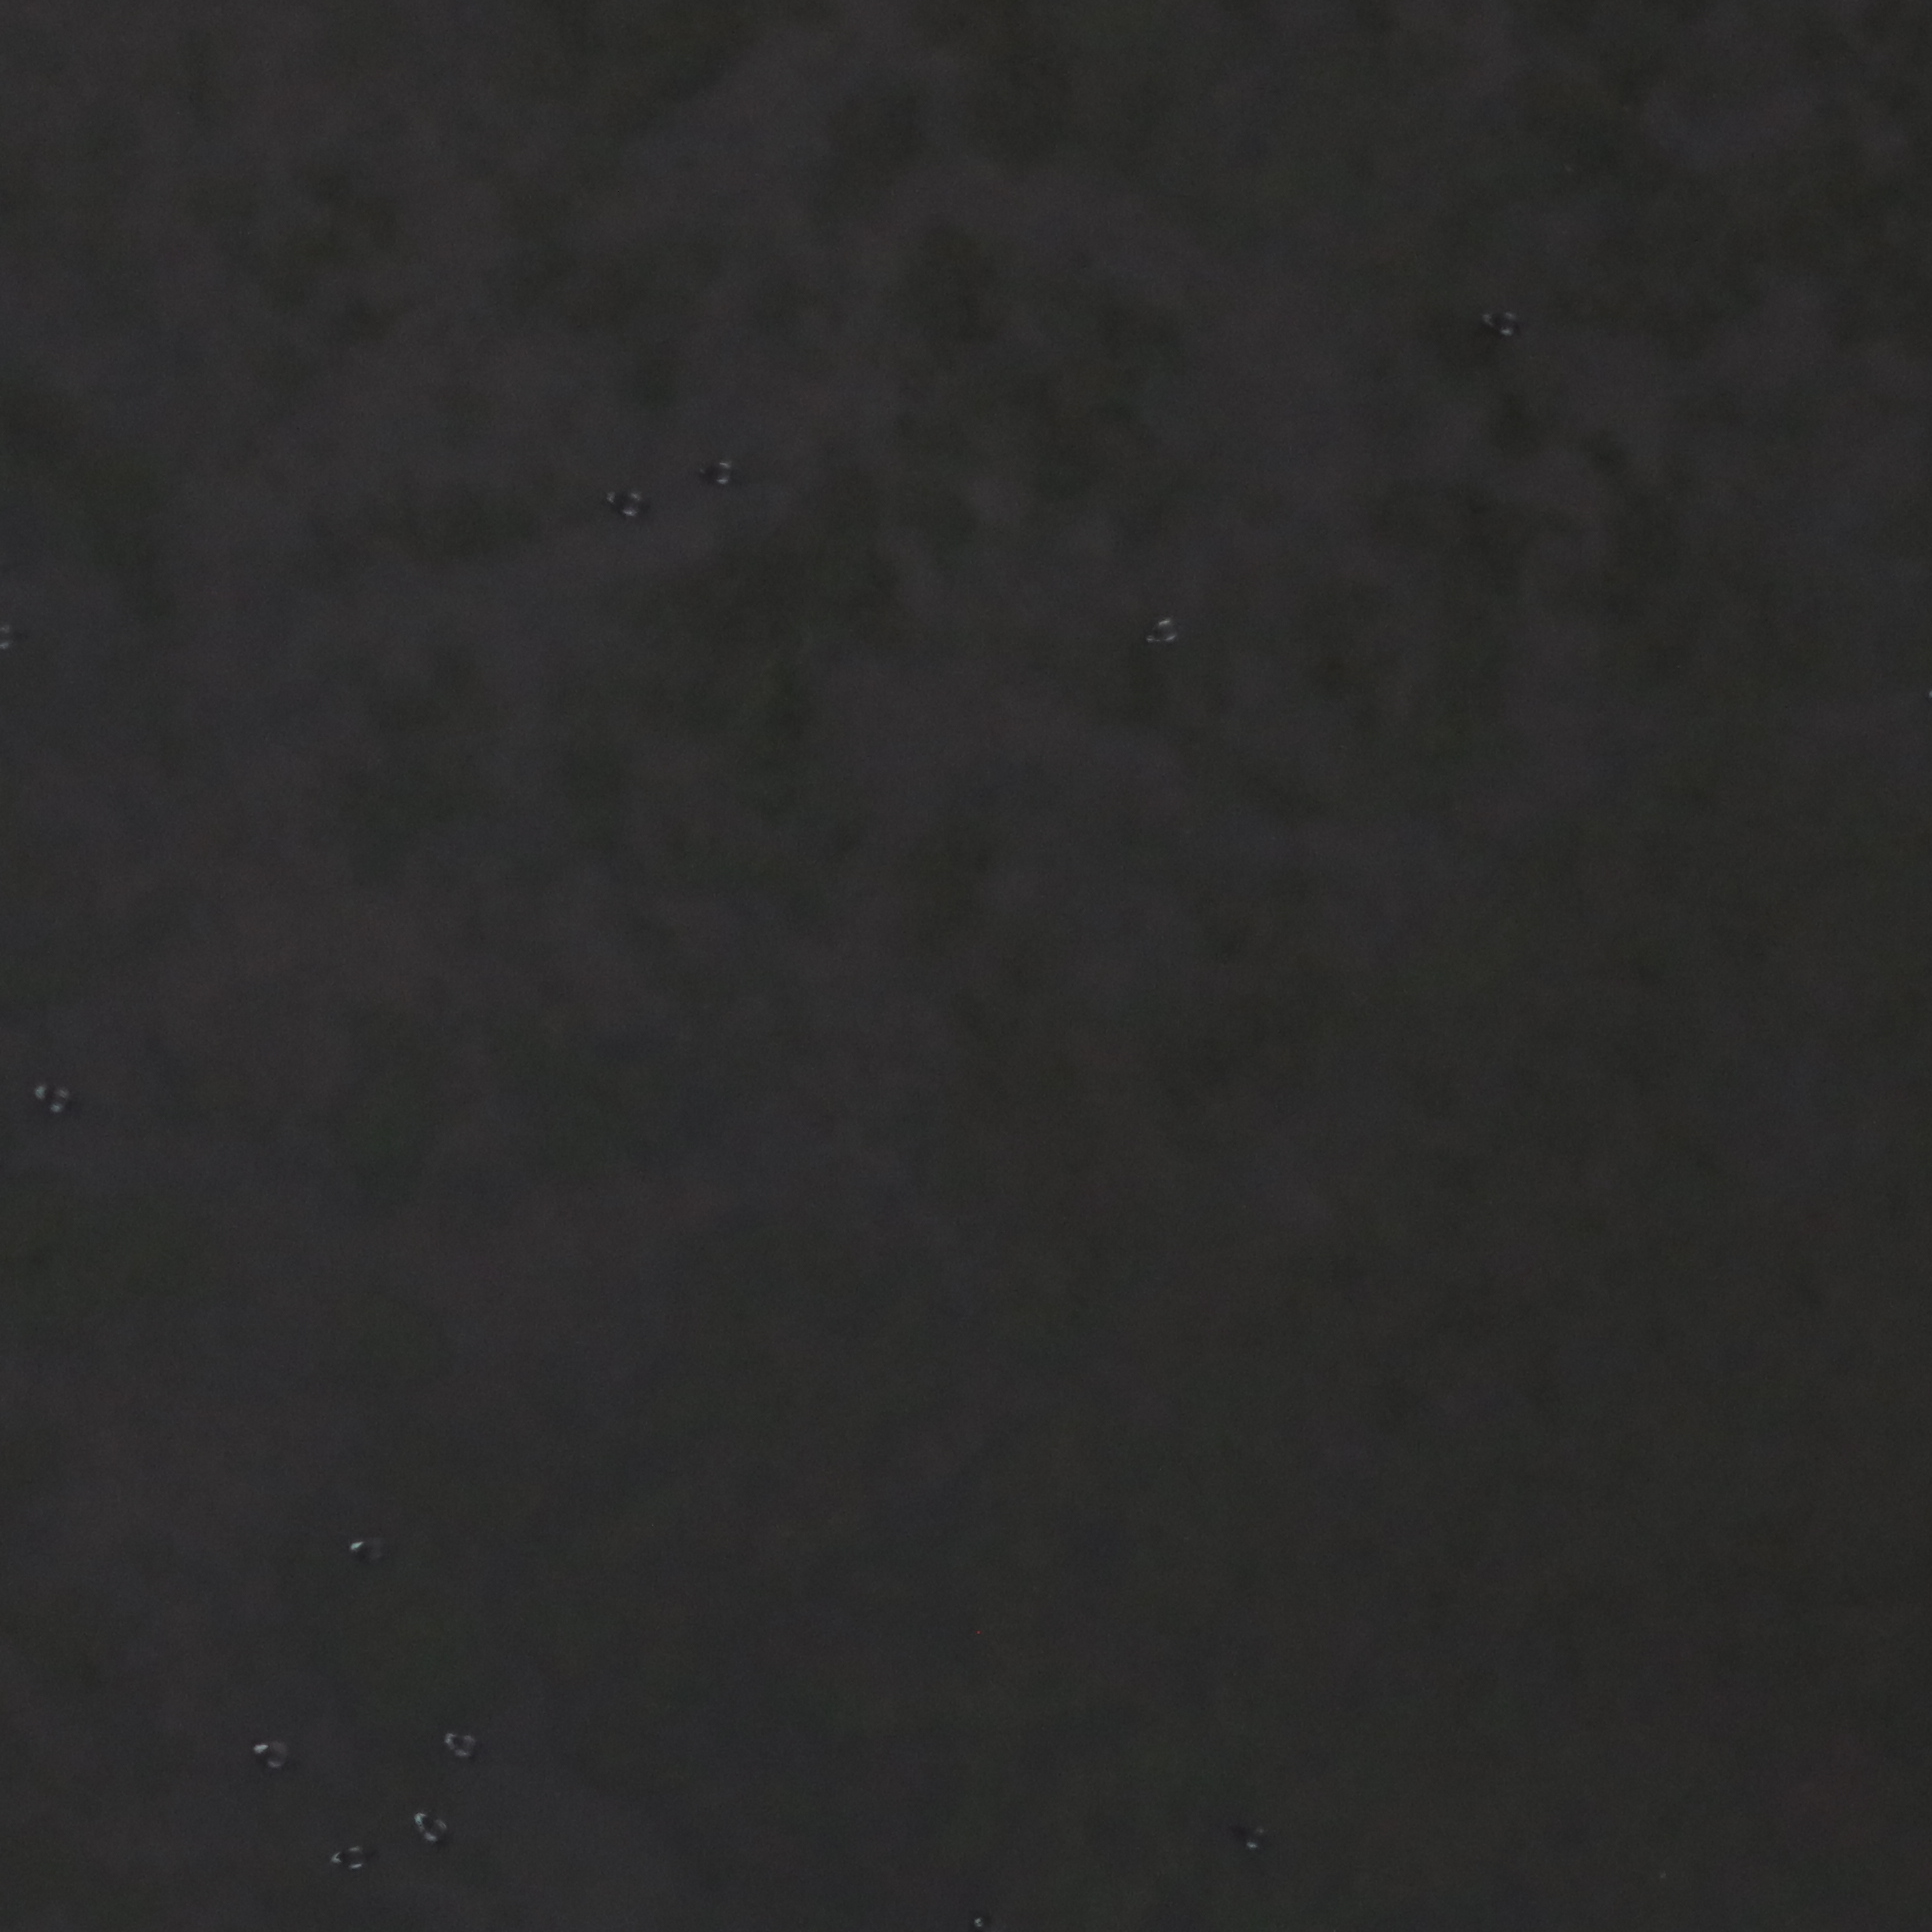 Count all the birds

12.